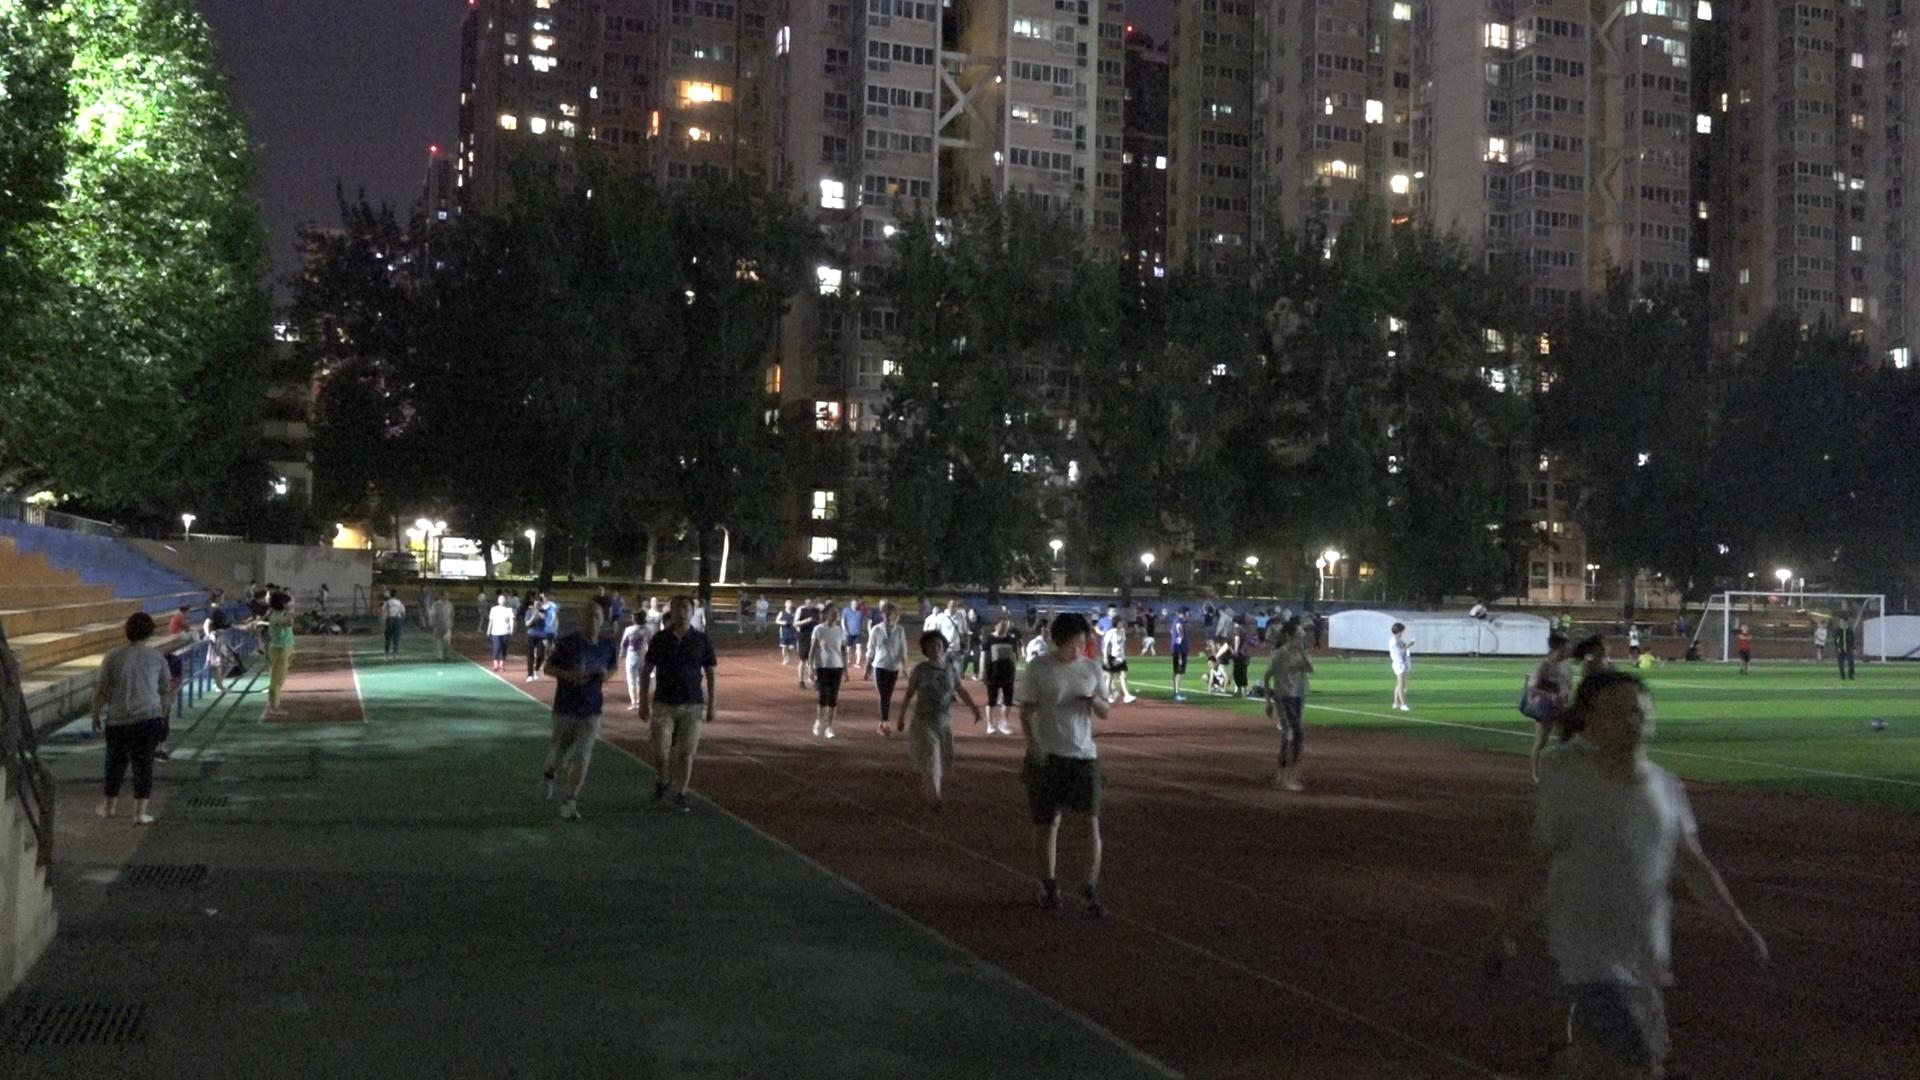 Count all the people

102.